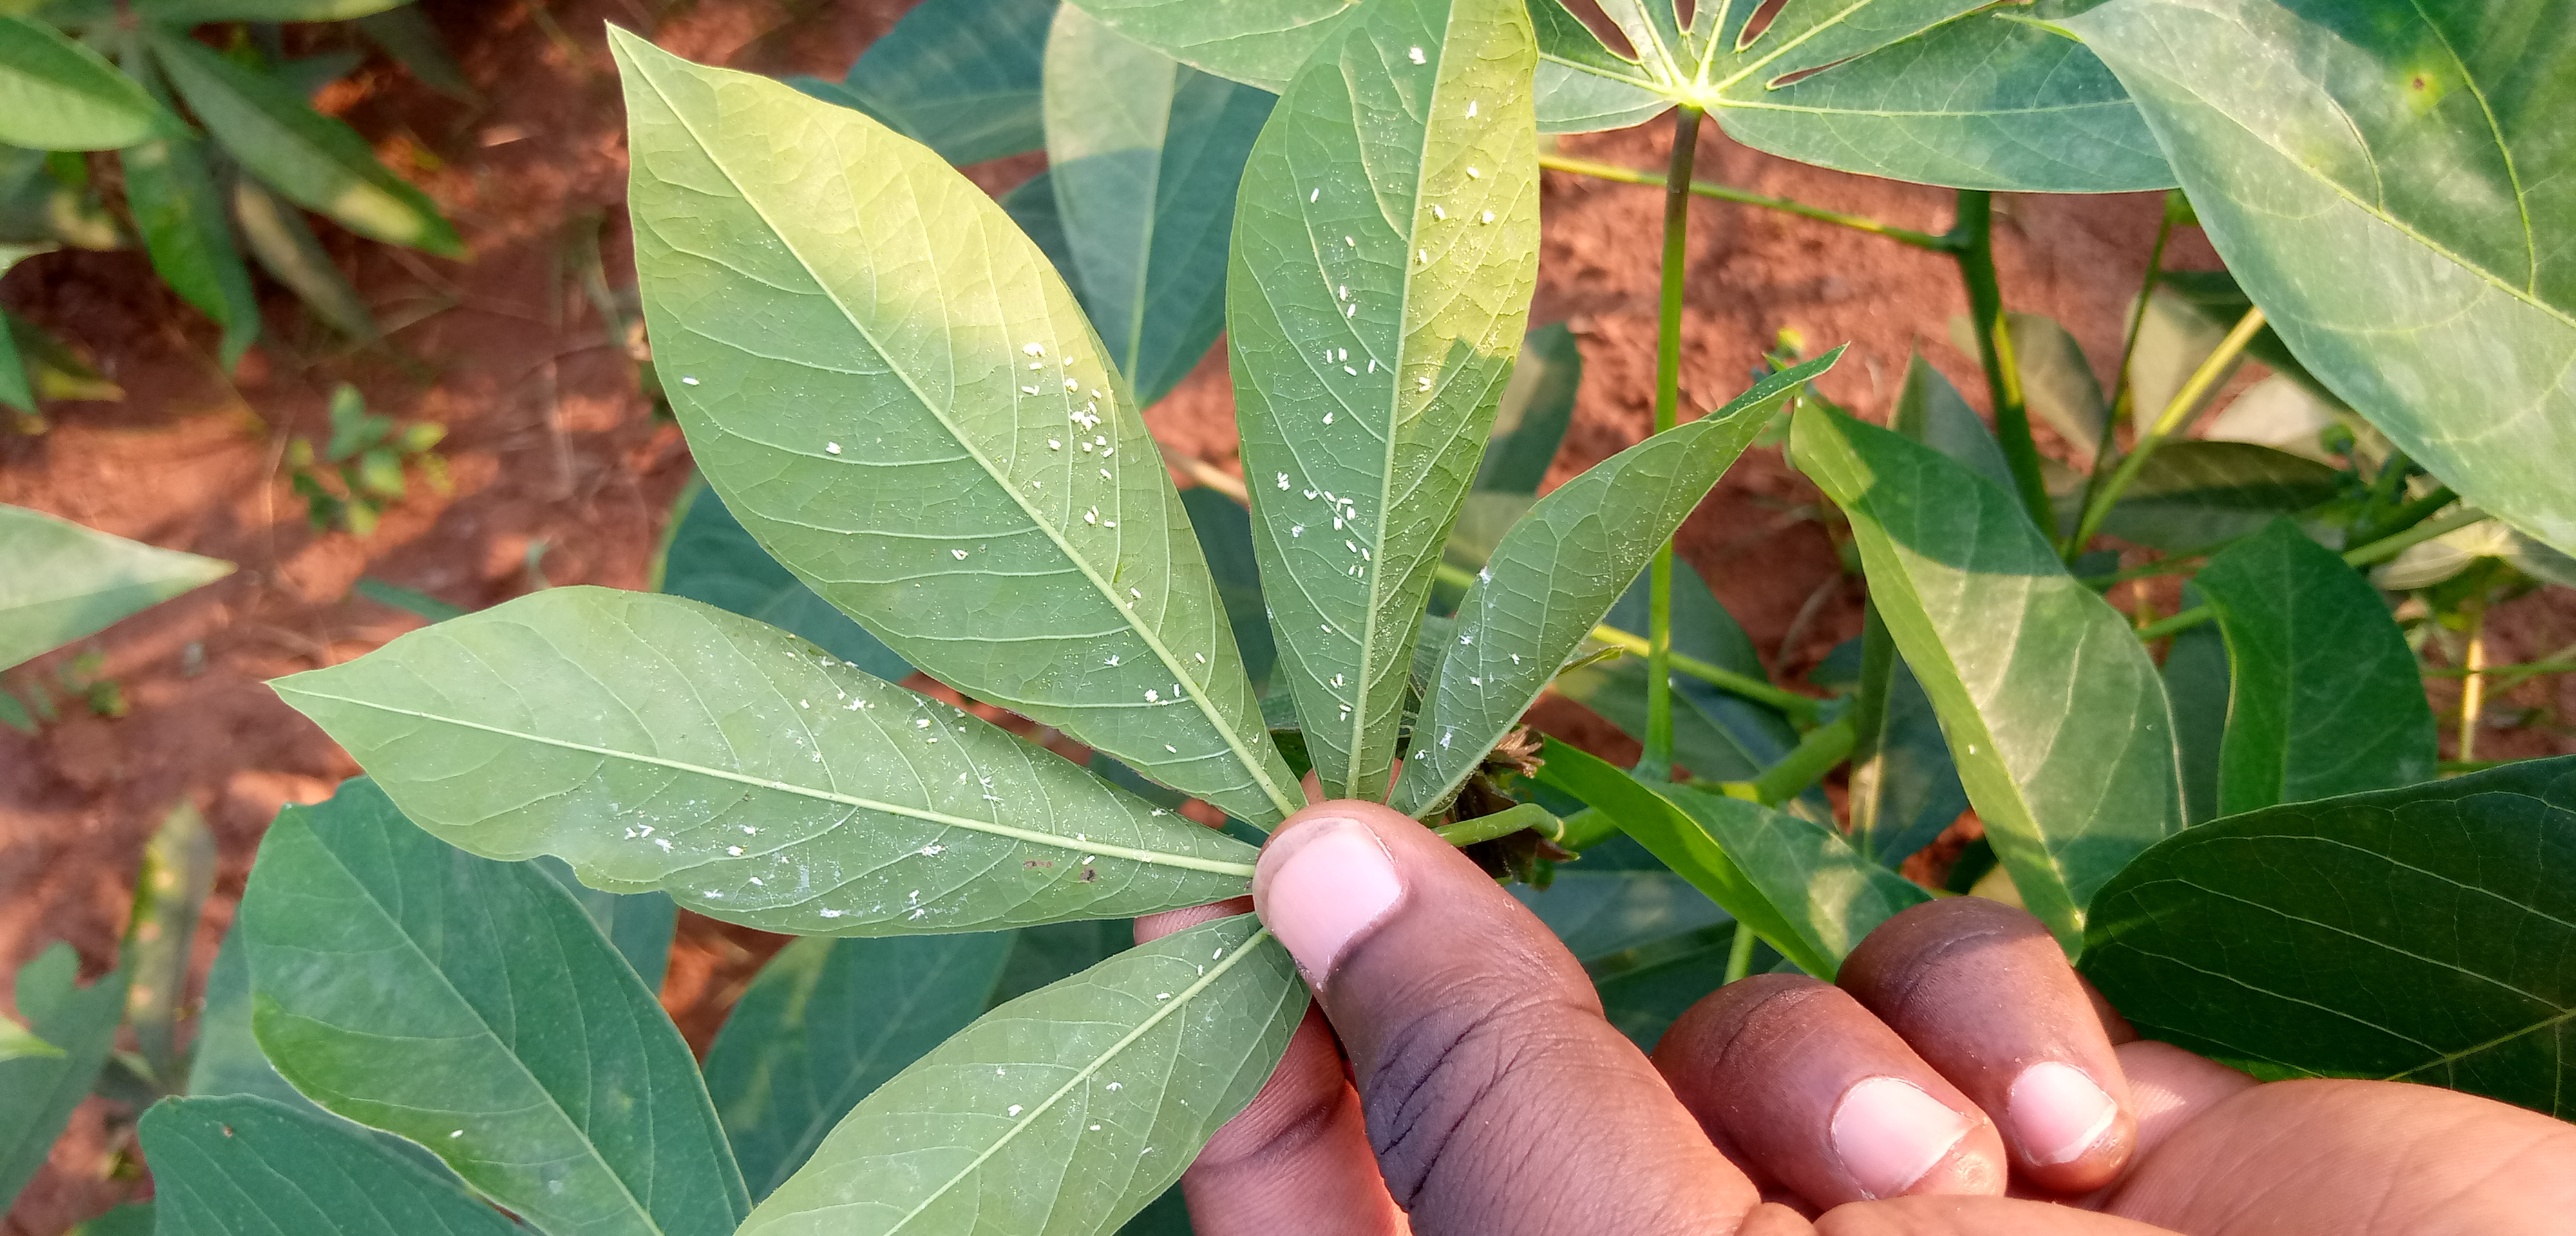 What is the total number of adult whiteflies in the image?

116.